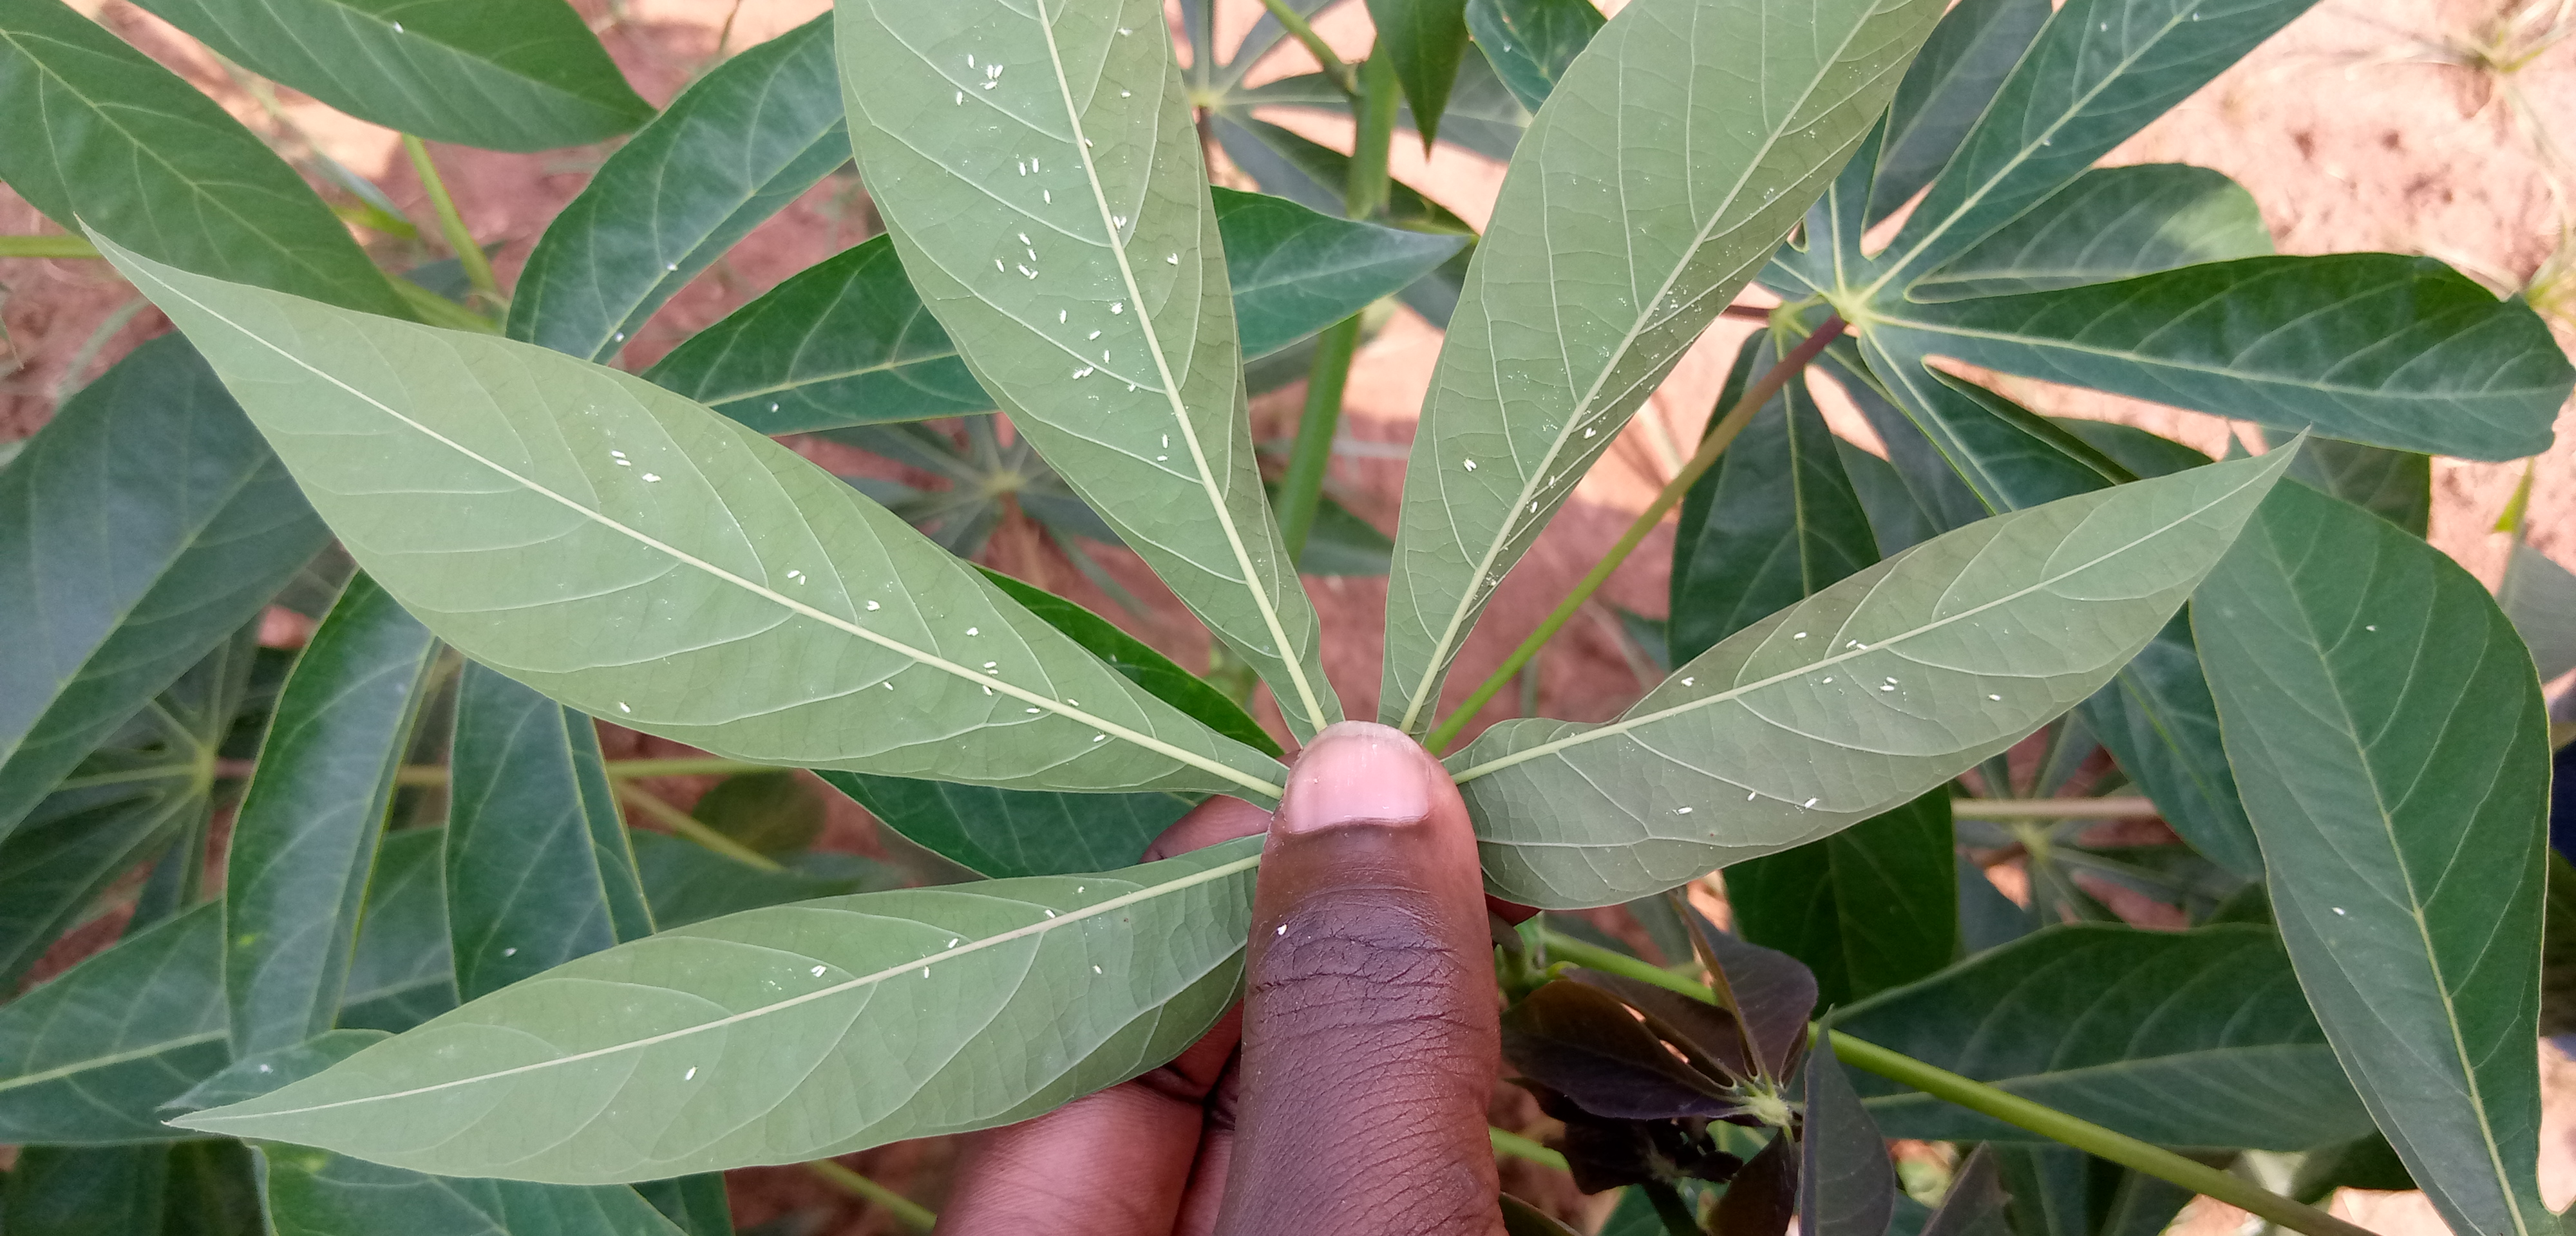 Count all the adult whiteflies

74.